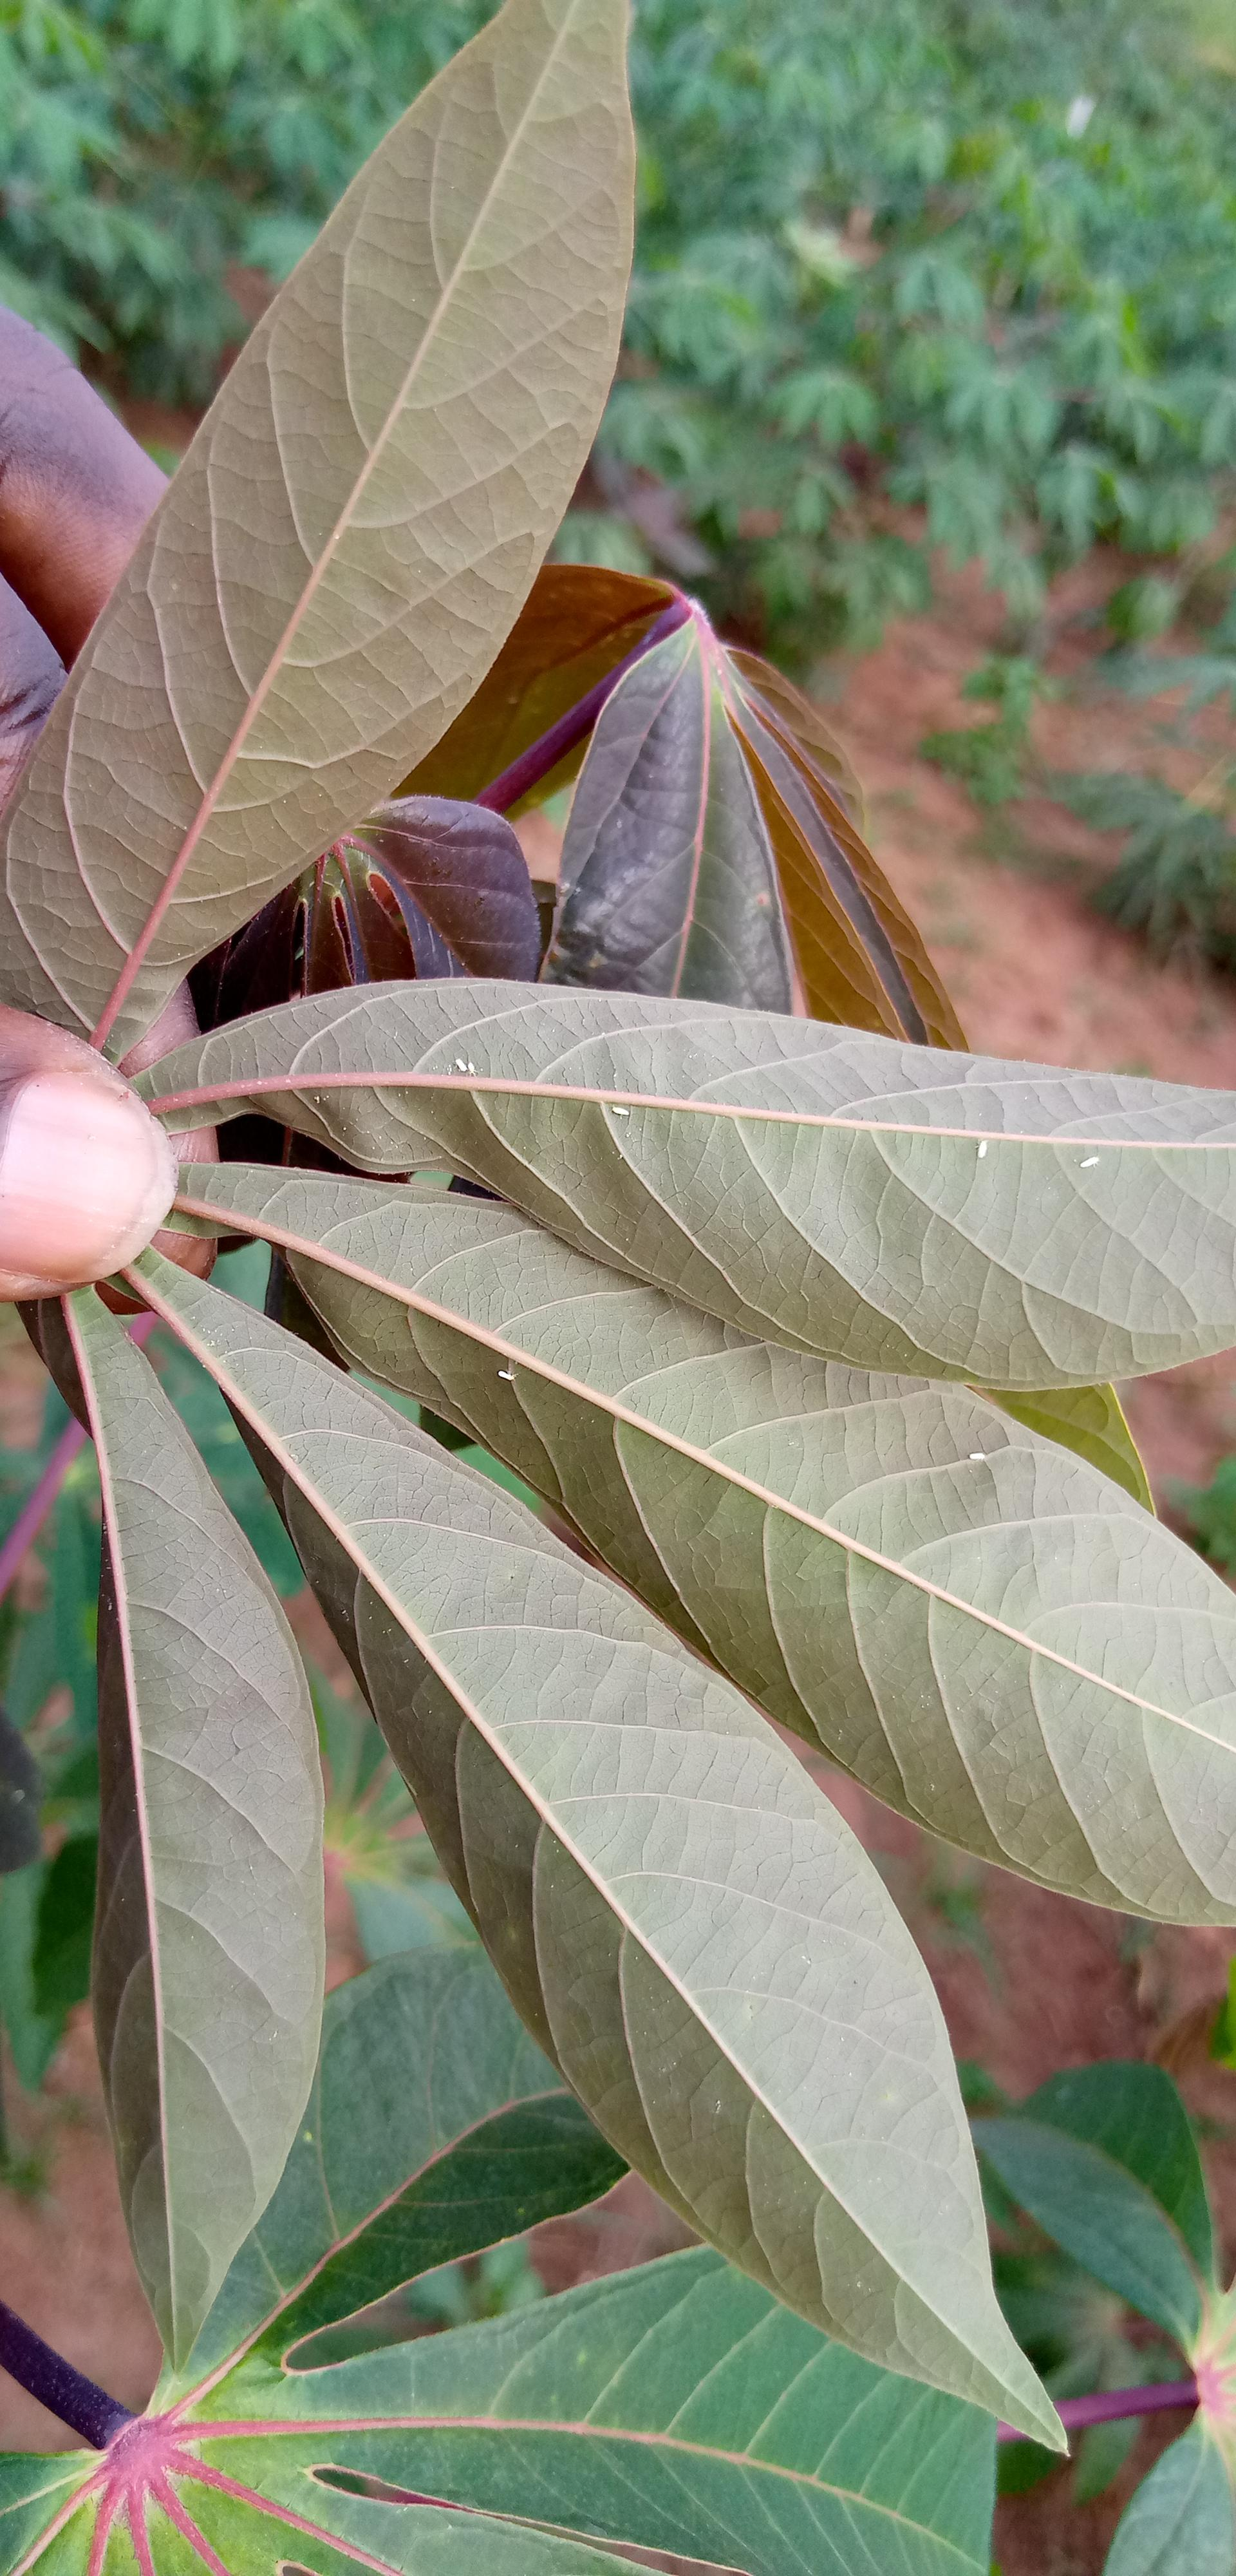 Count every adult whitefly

7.